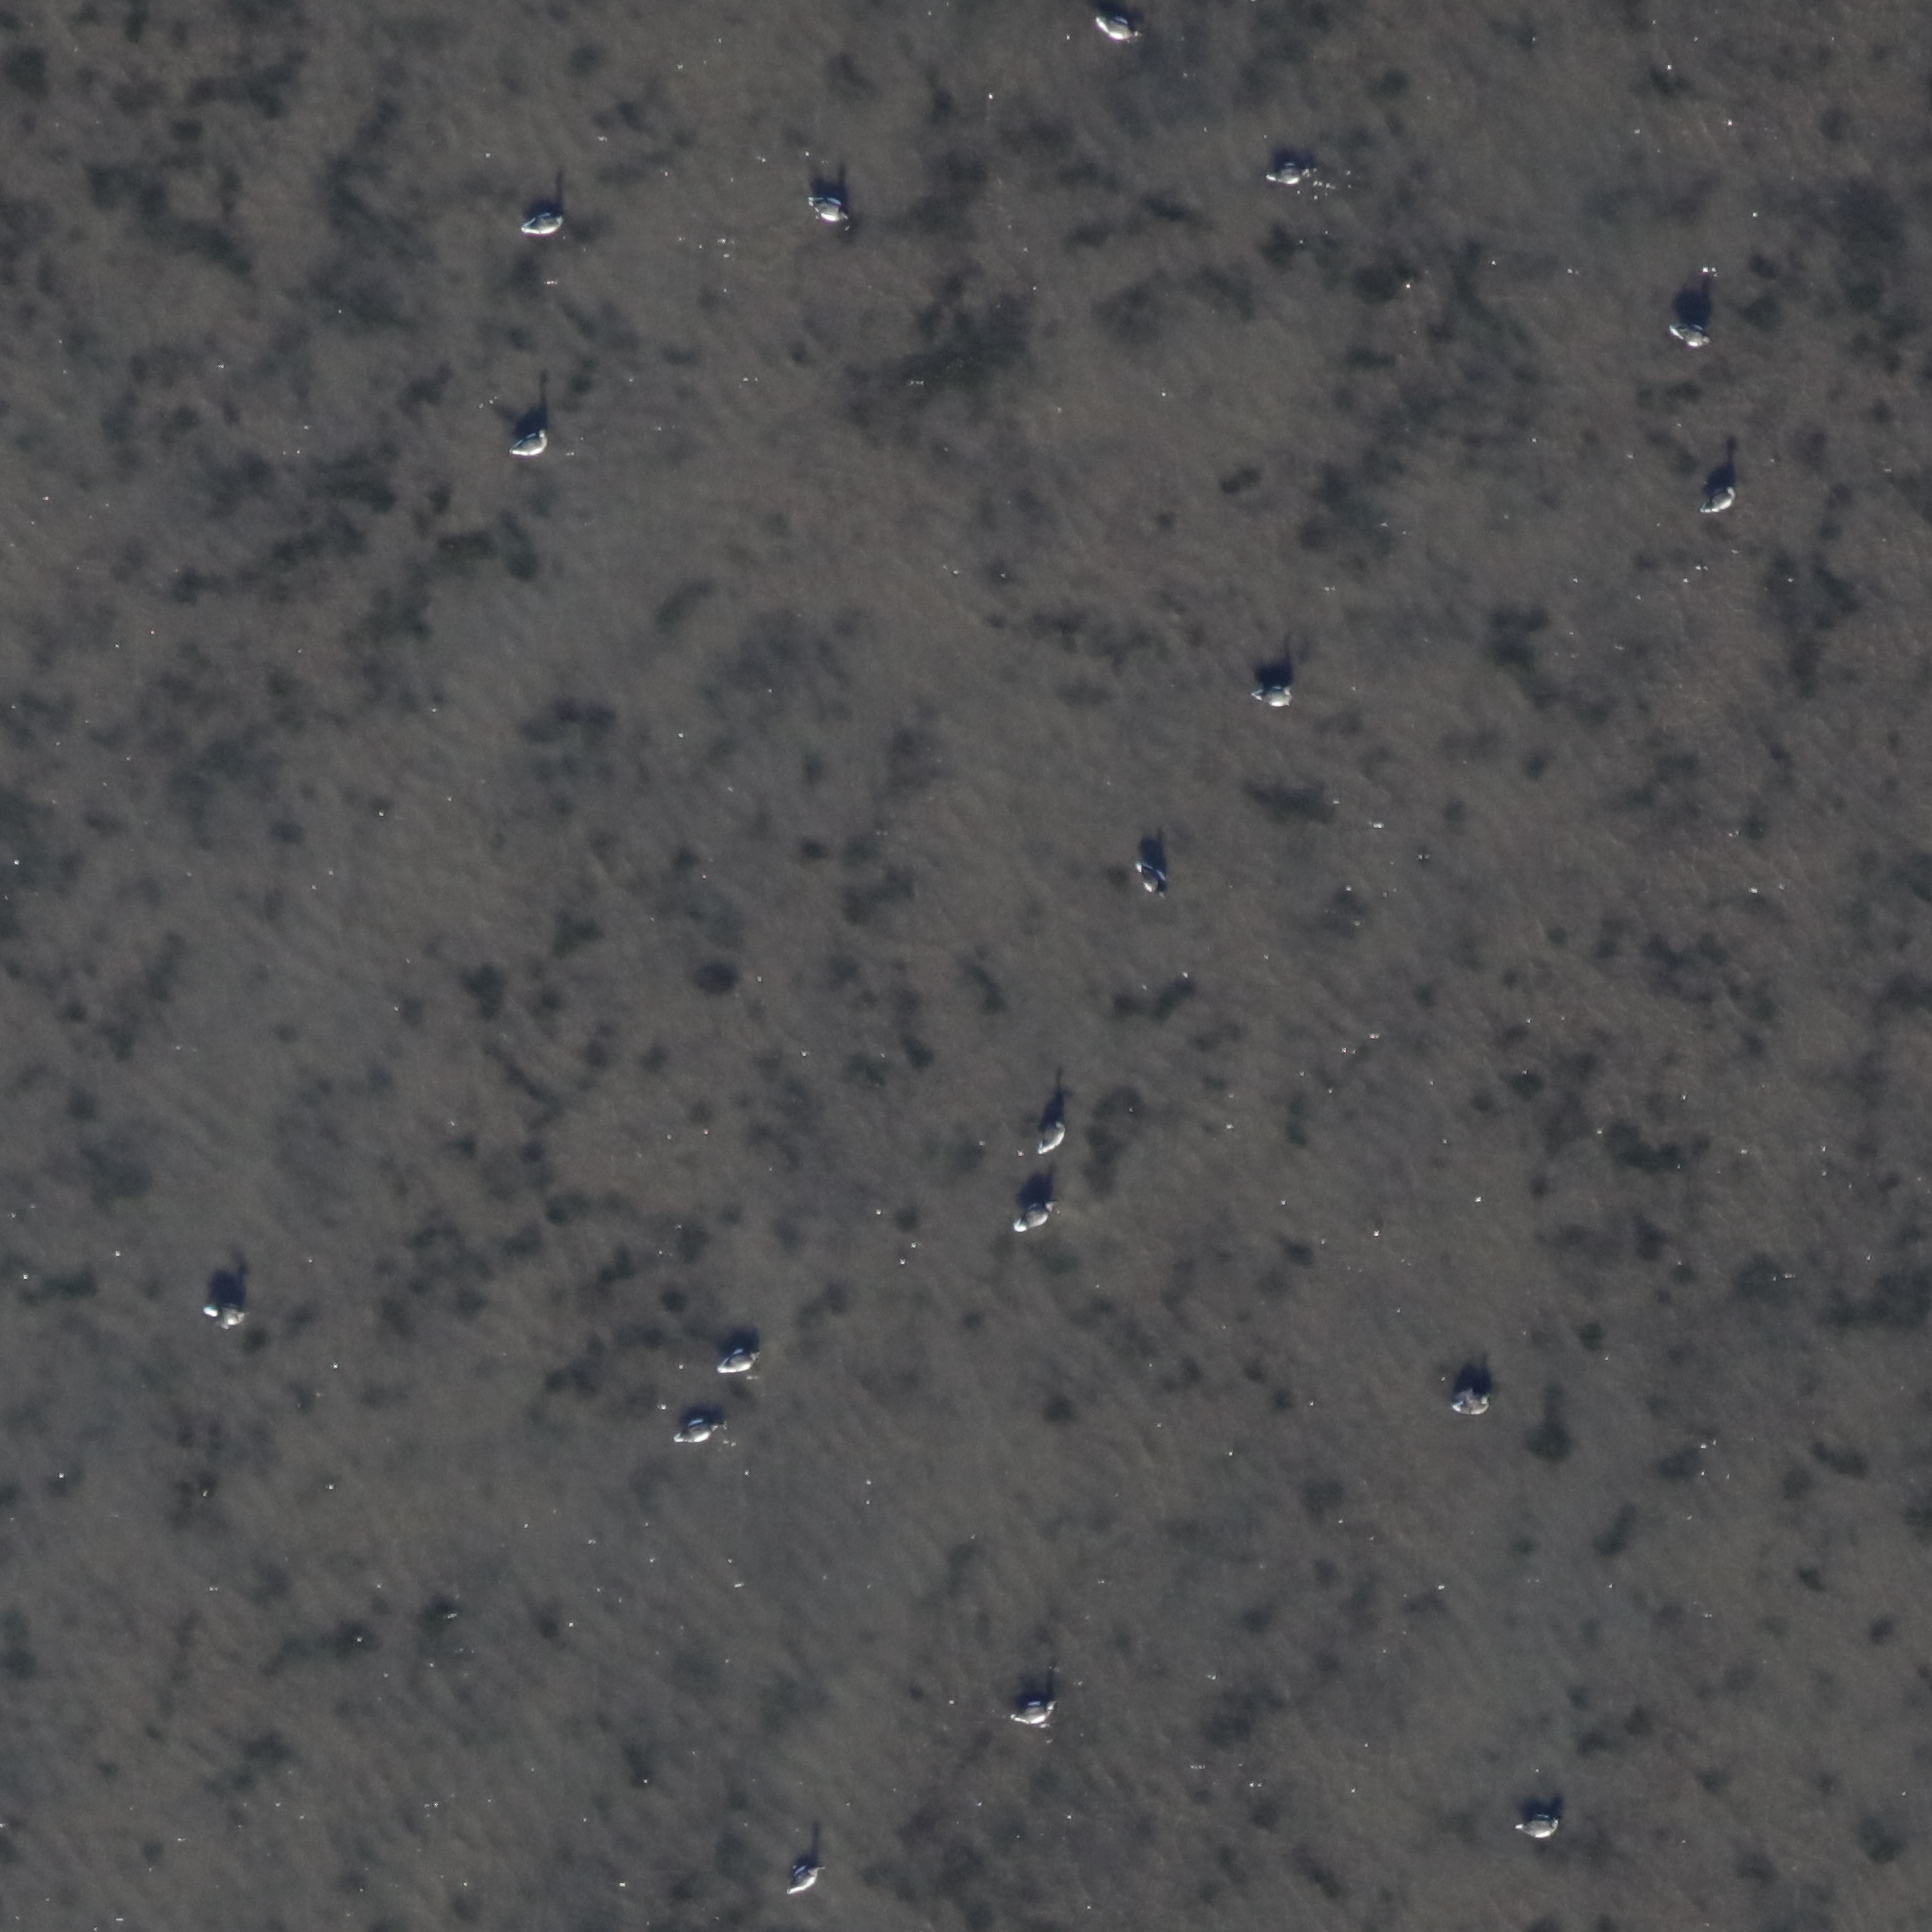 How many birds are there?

18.